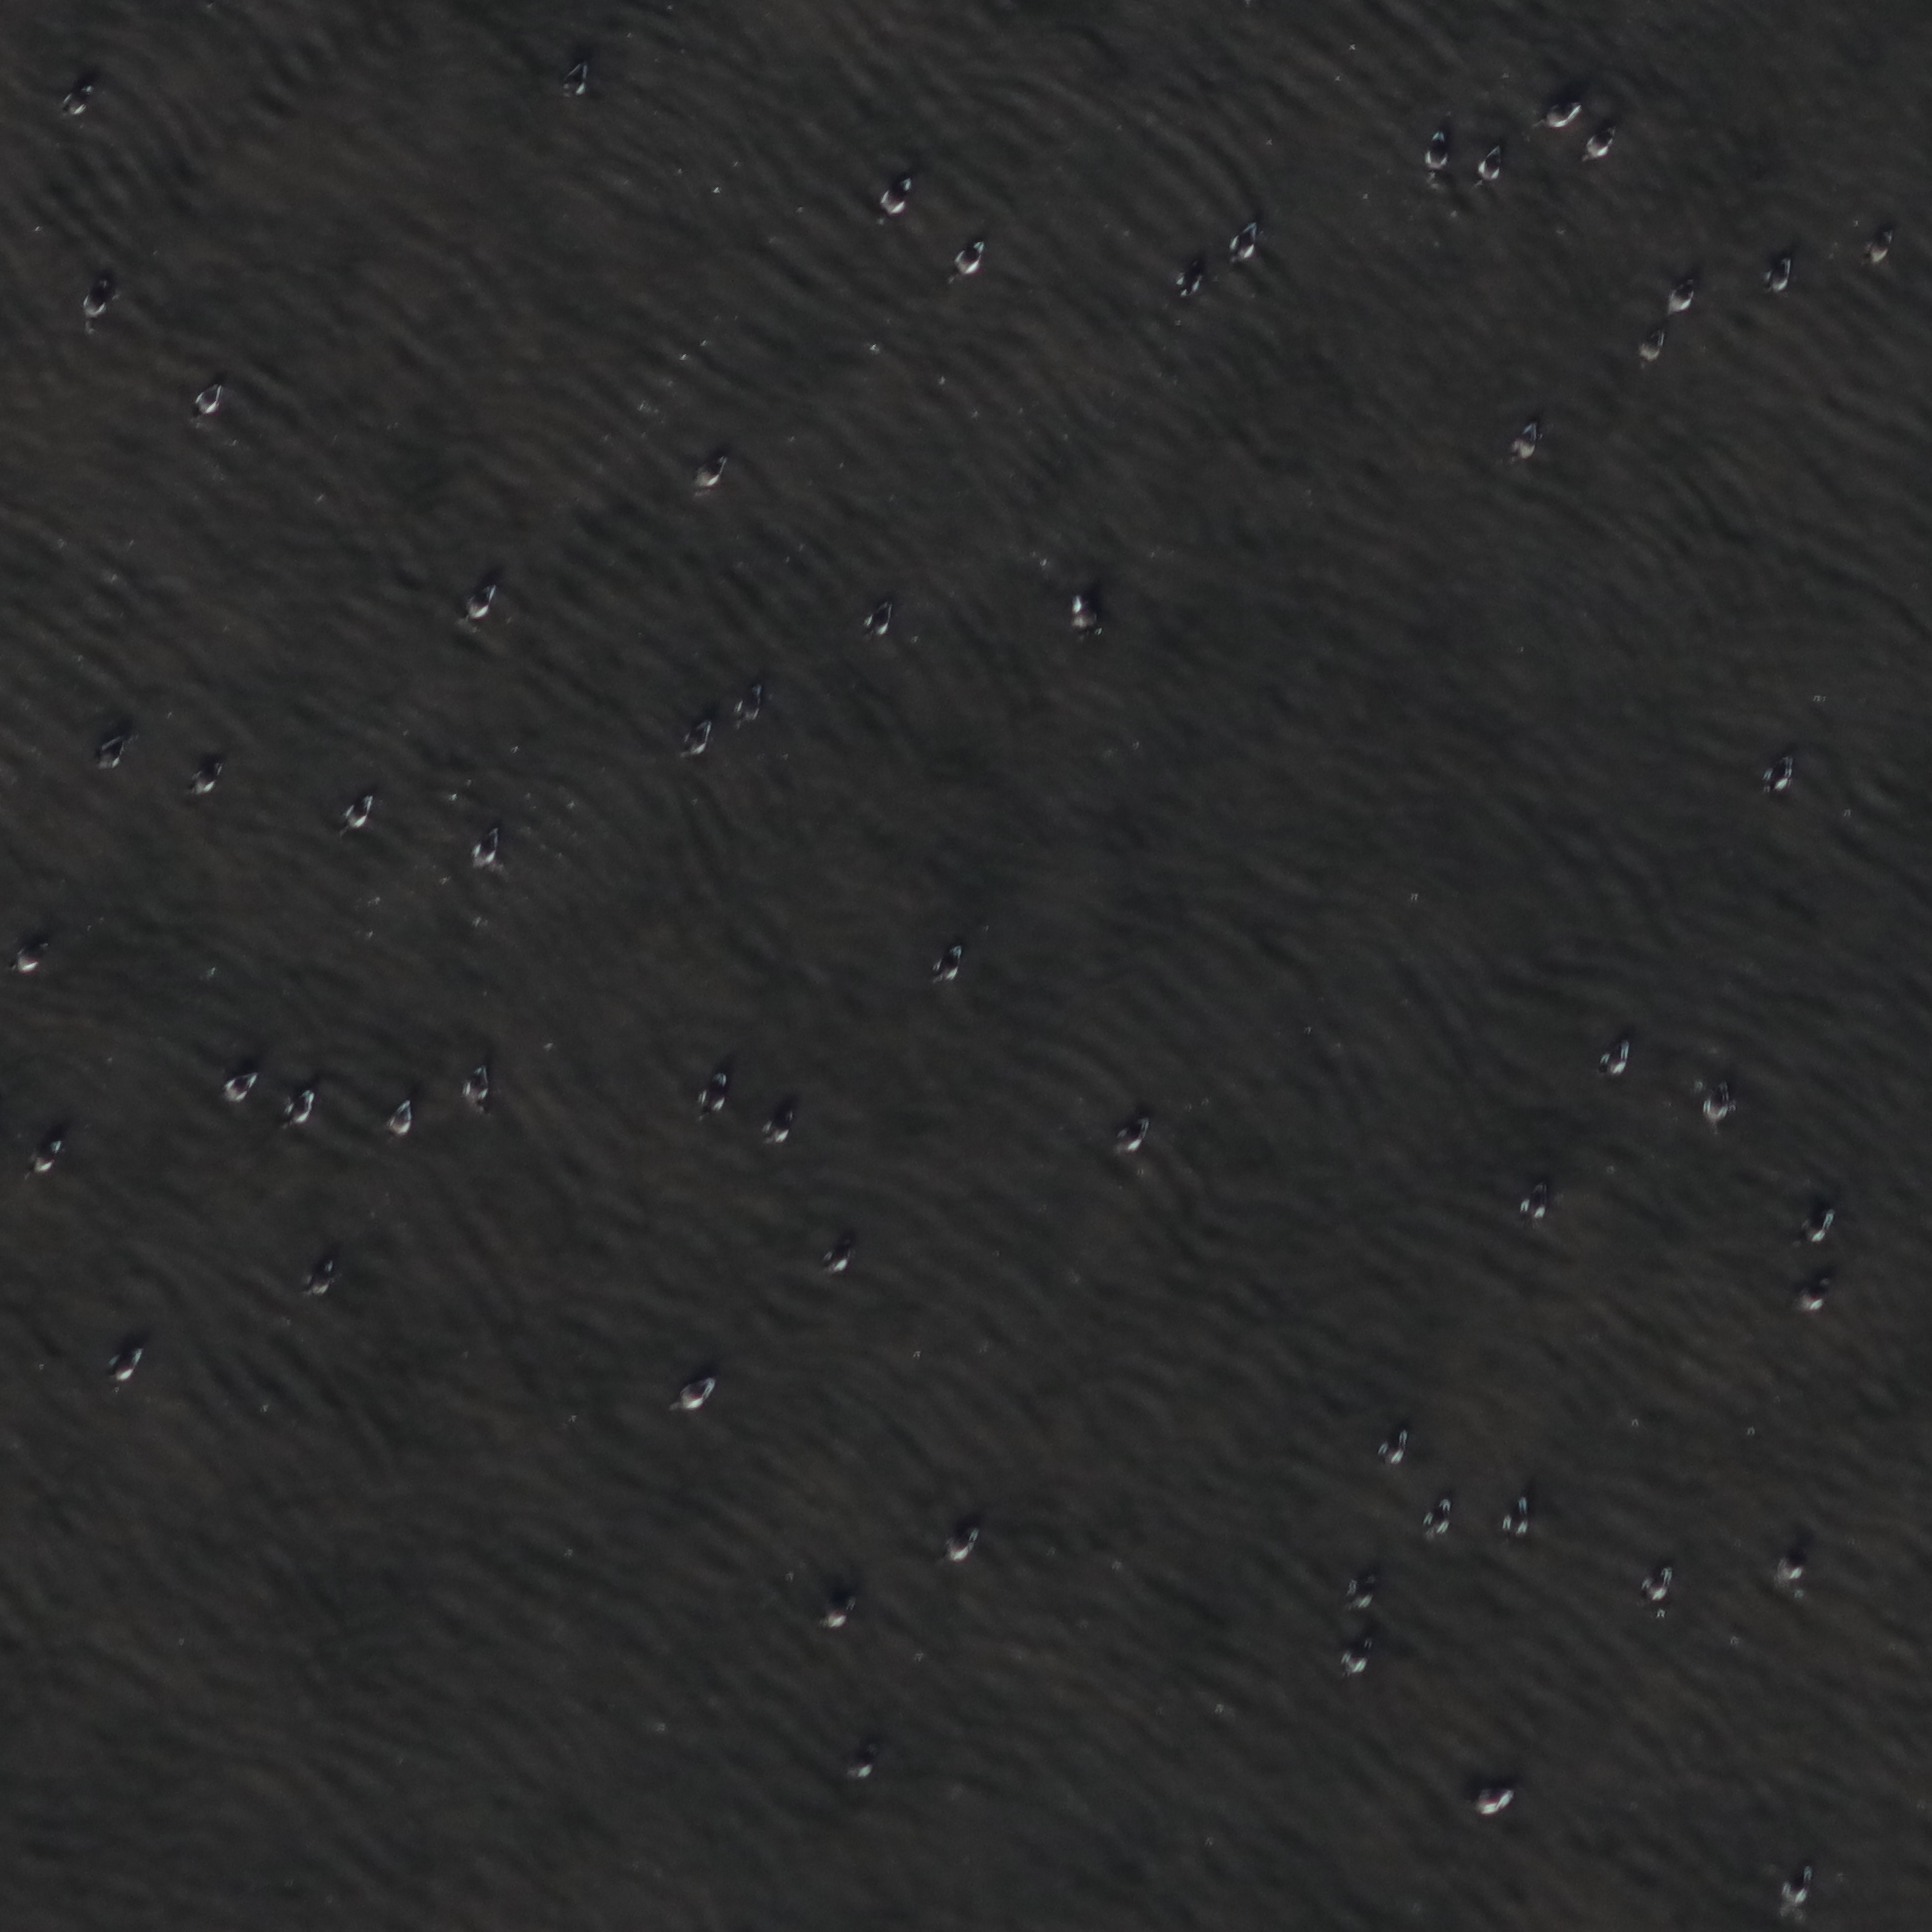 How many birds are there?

59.